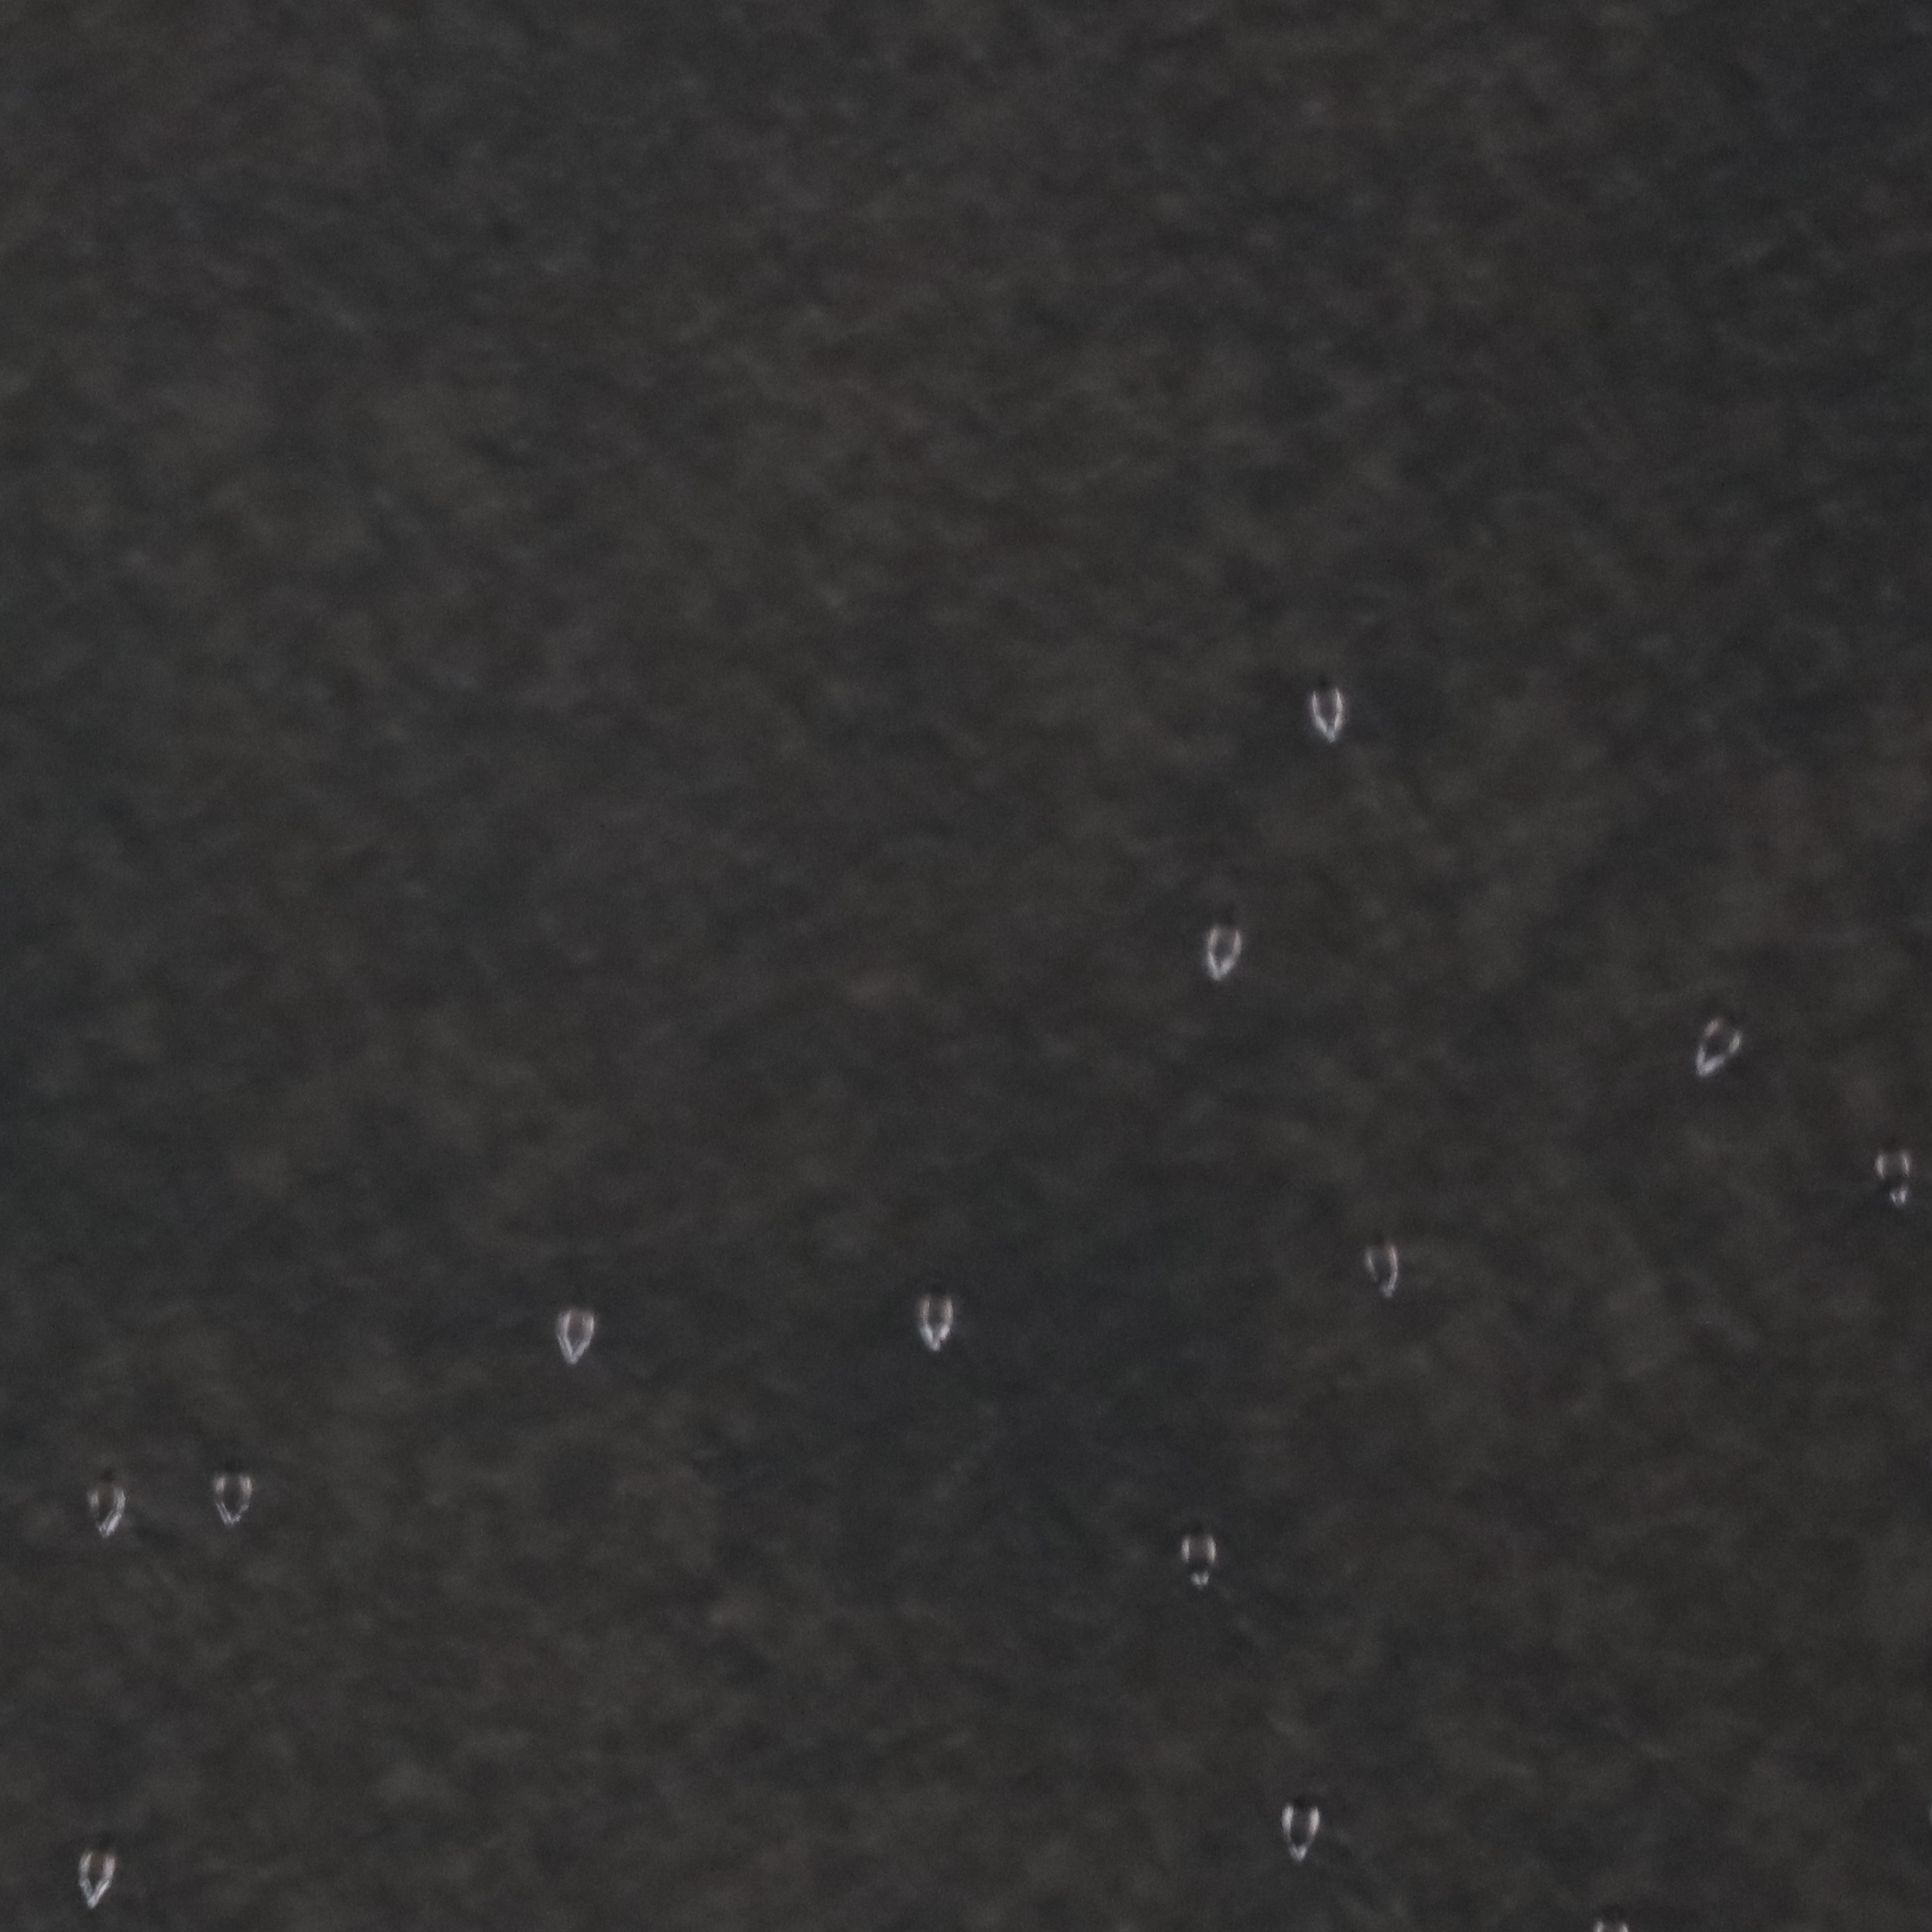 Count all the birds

12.